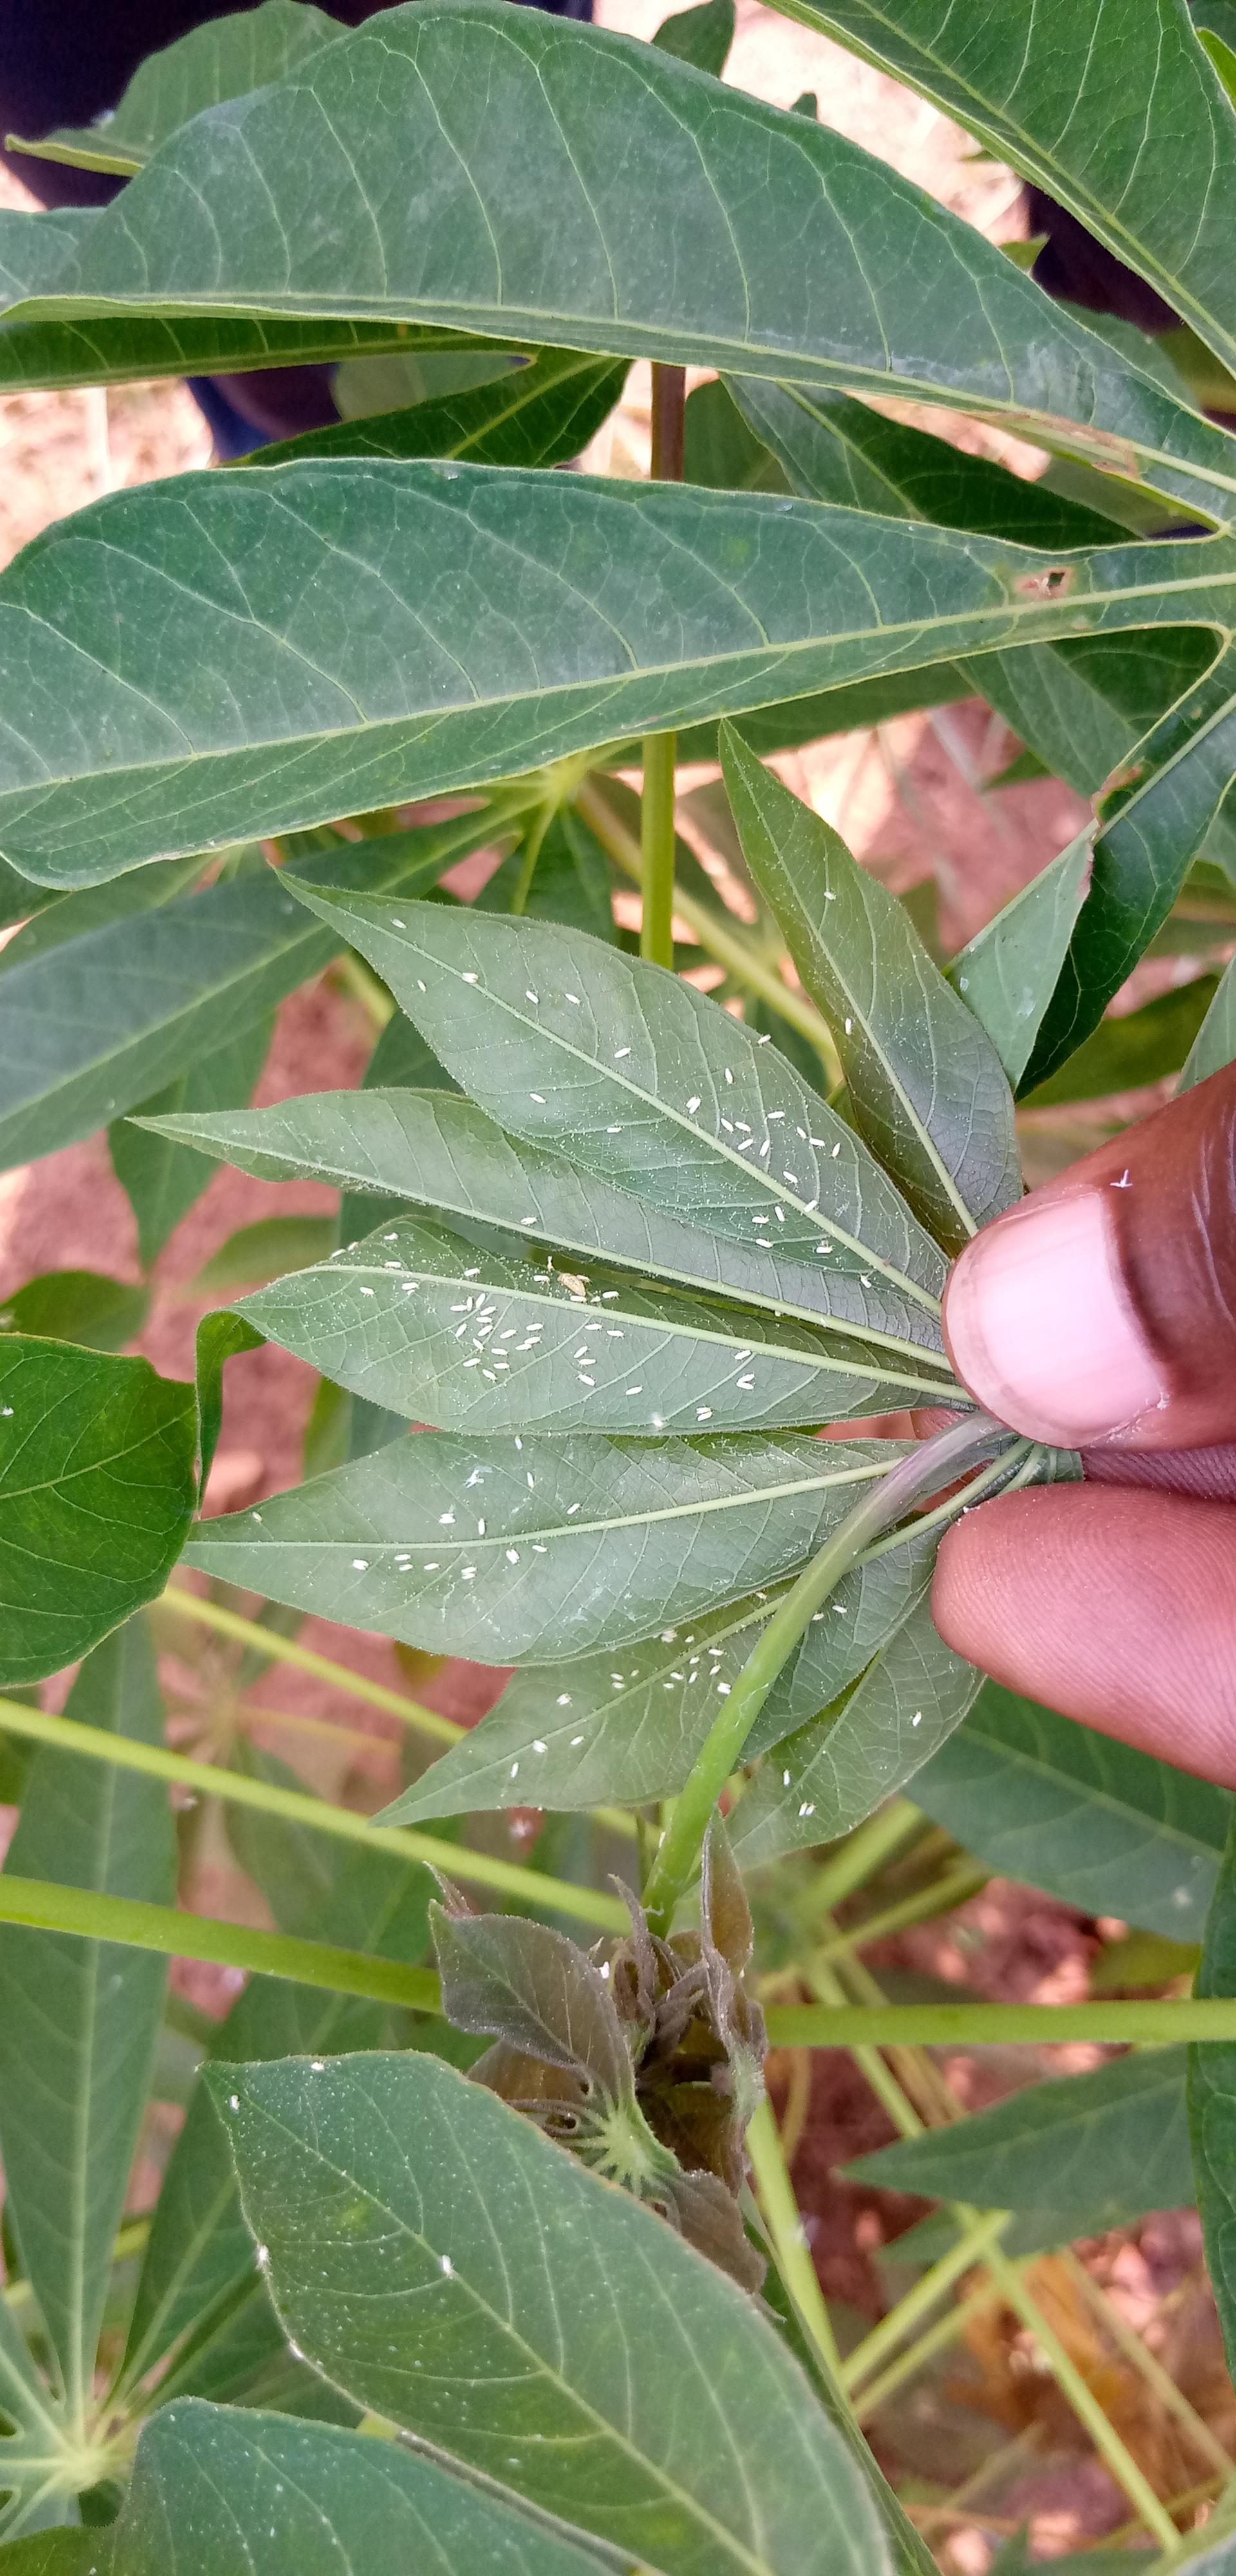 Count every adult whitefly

115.